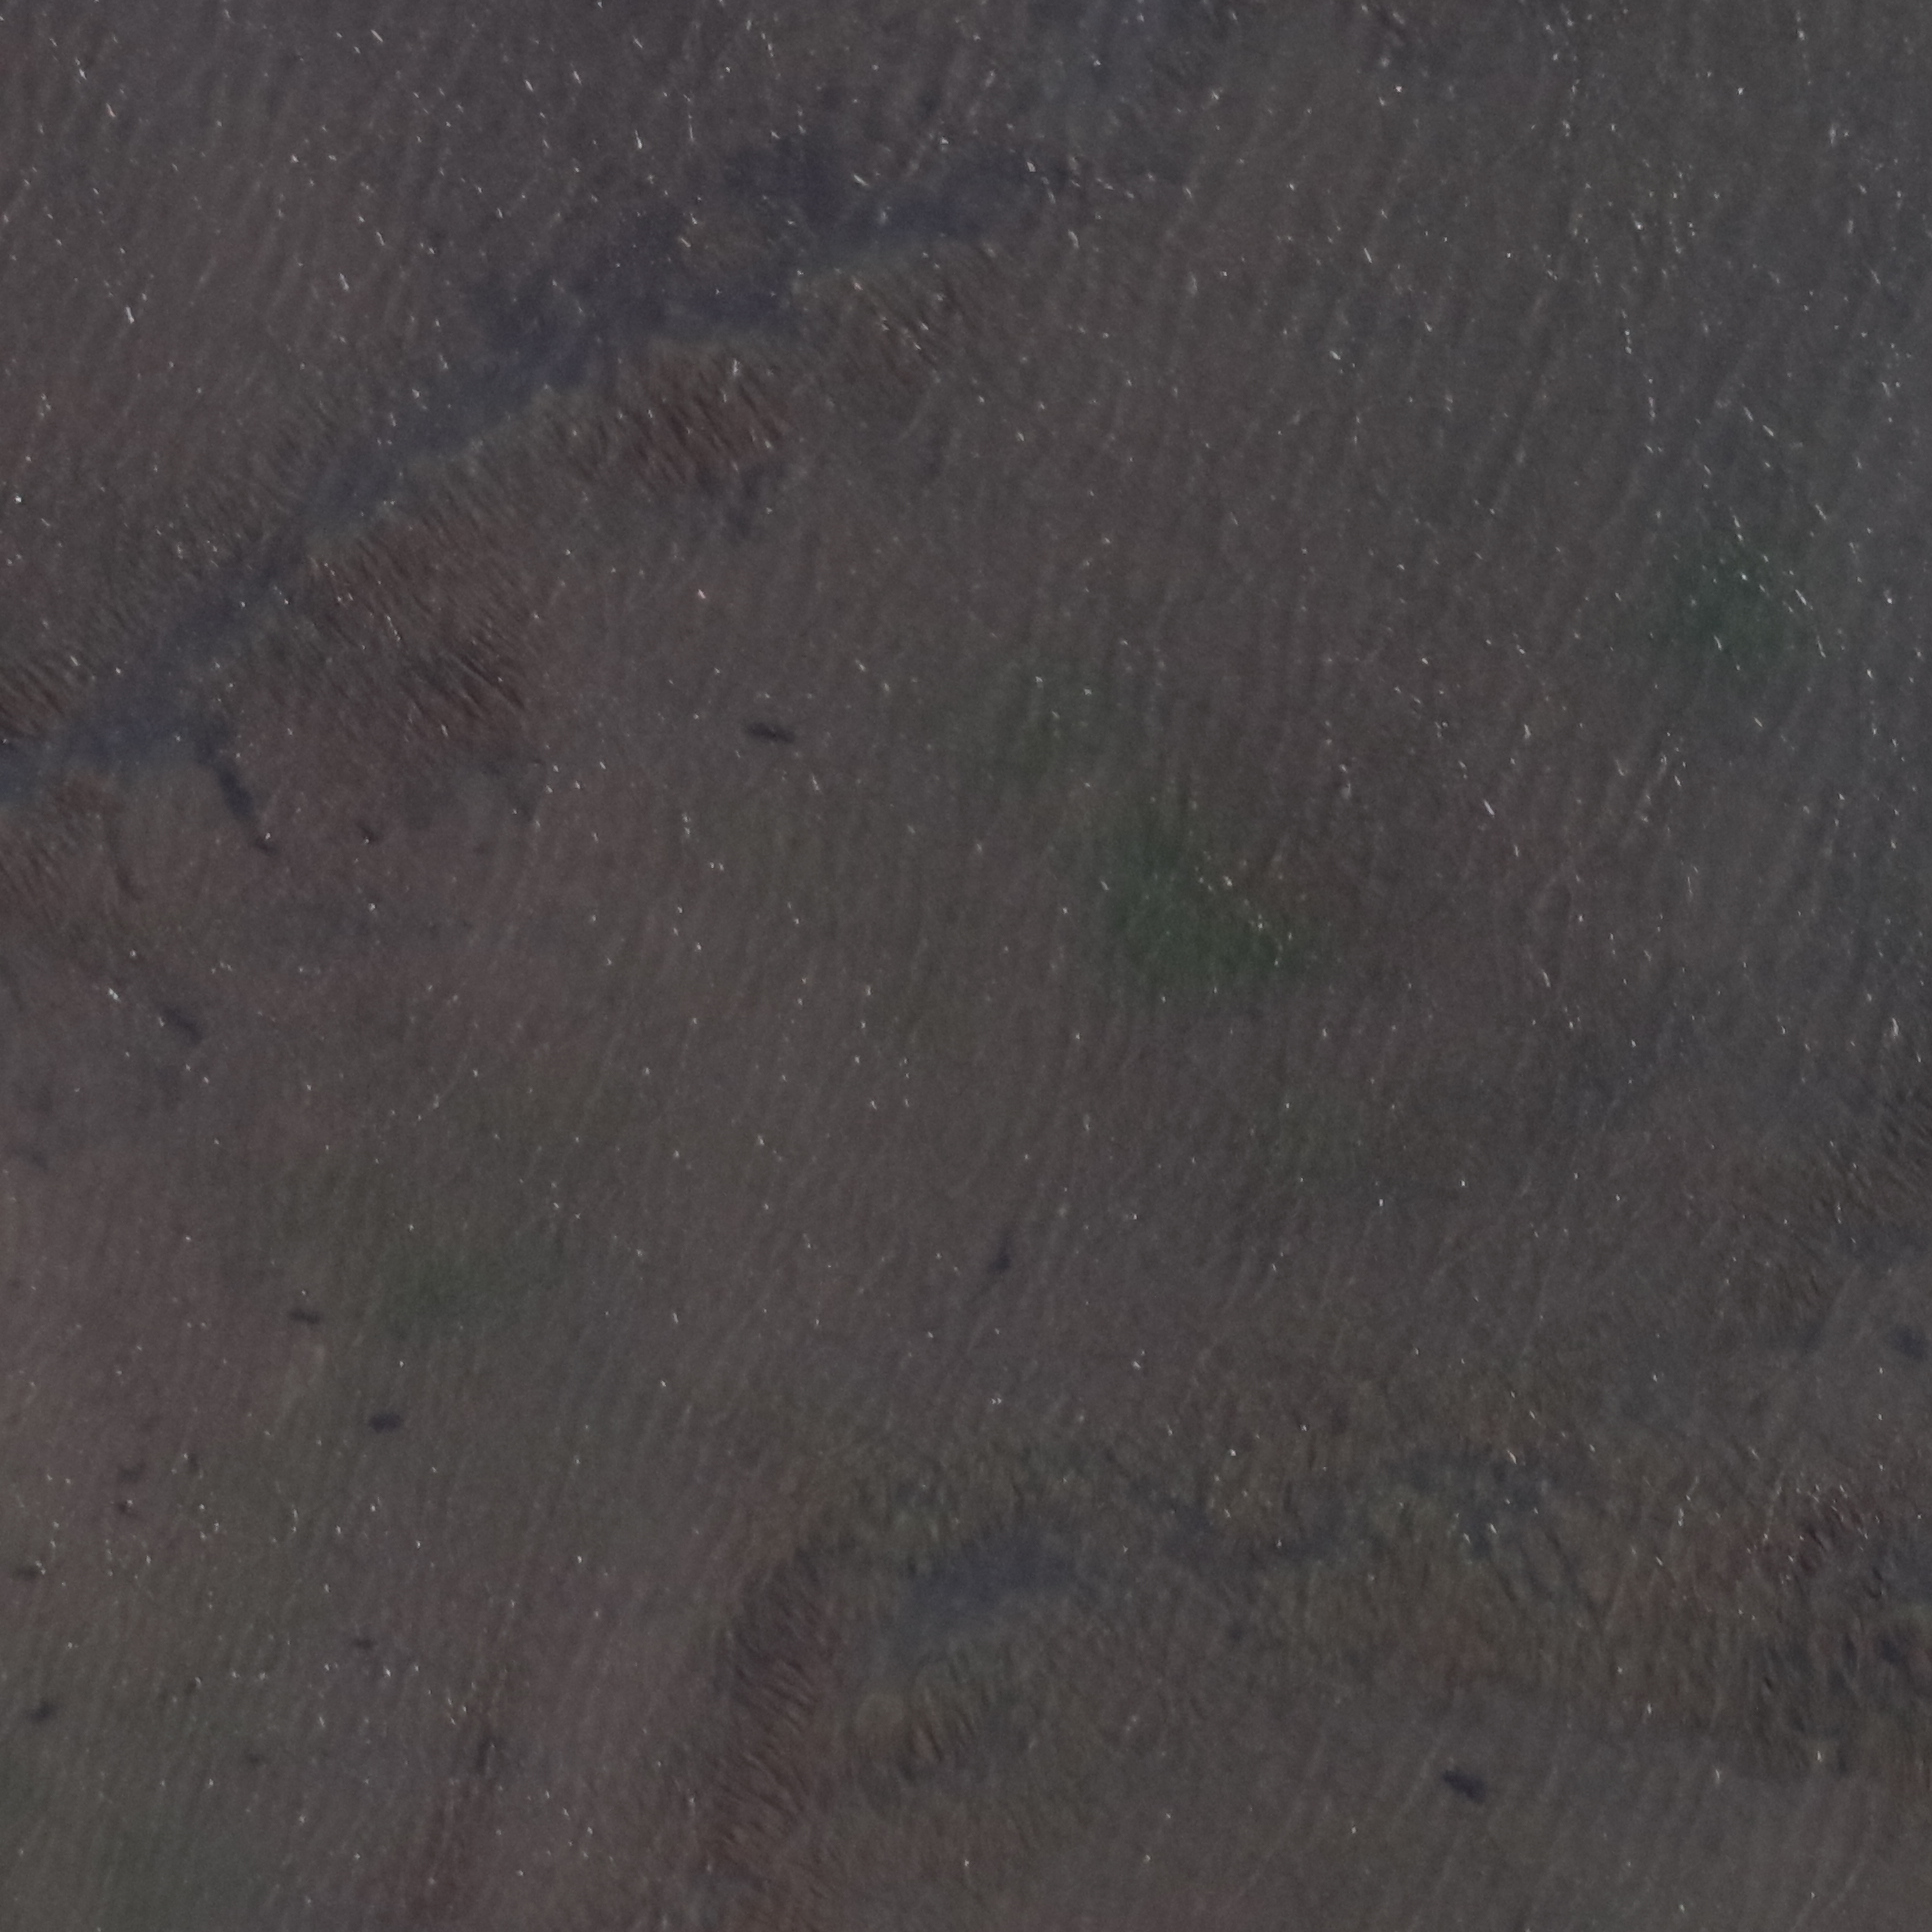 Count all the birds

0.